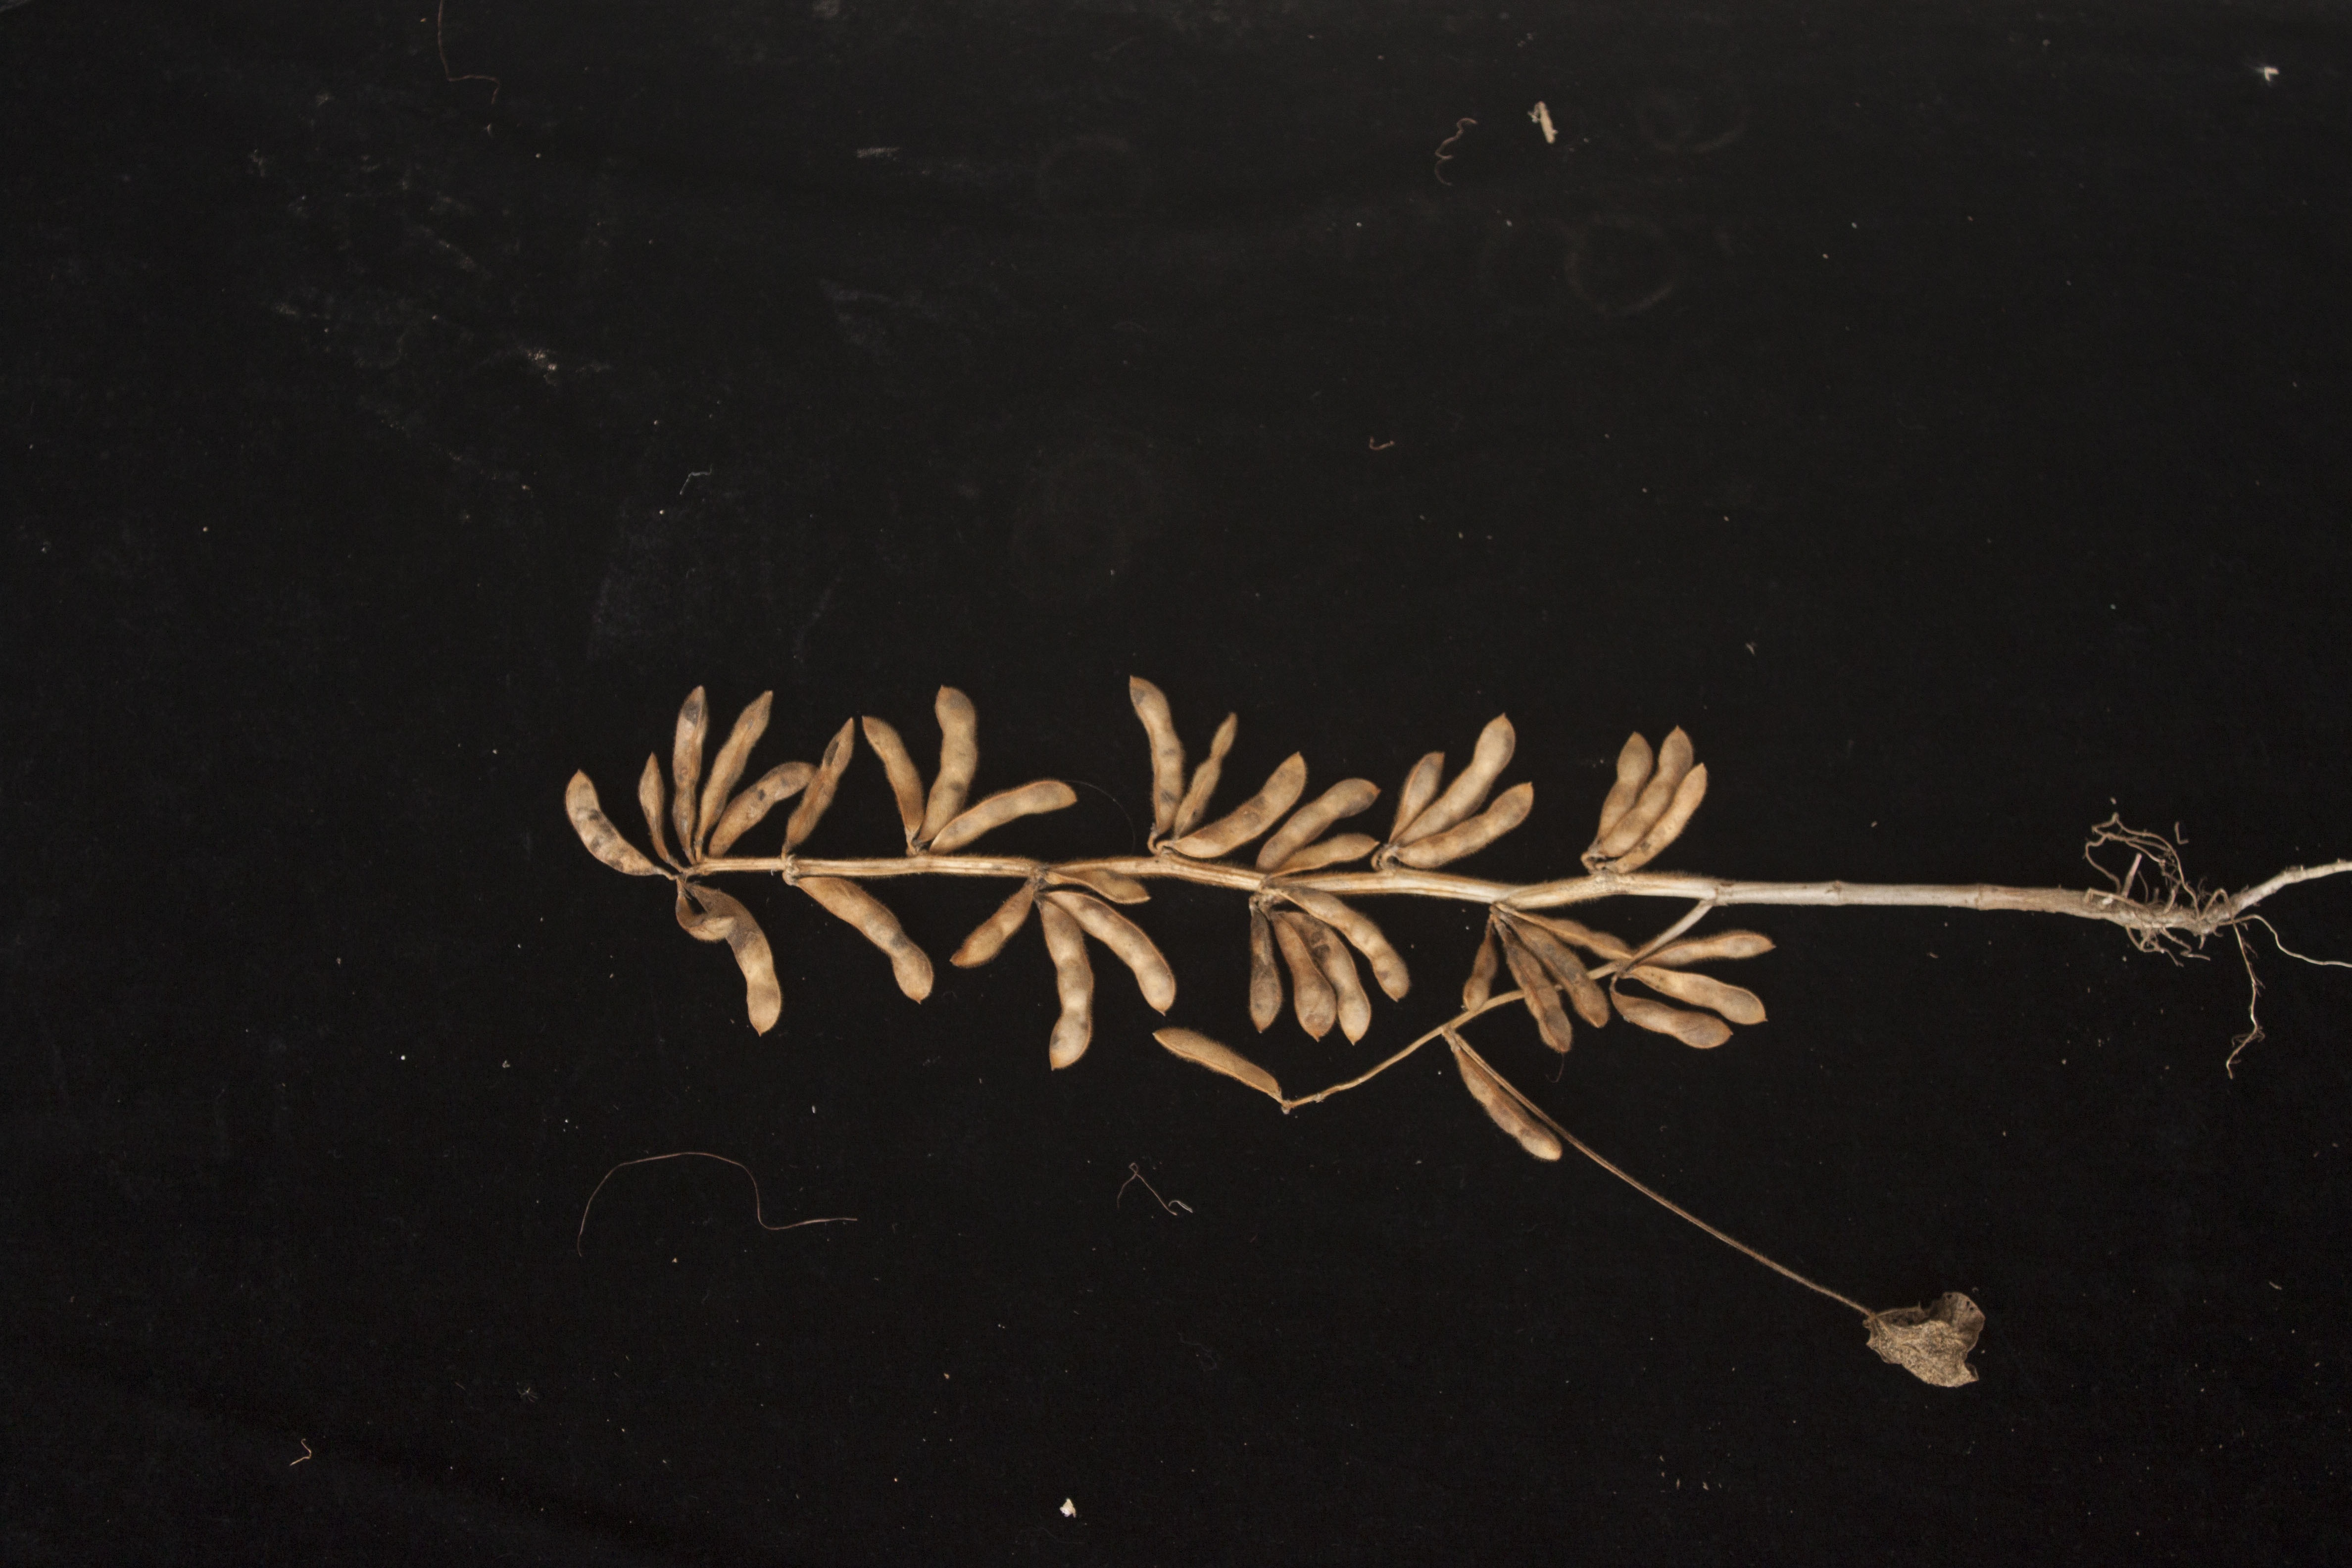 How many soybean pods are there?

40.